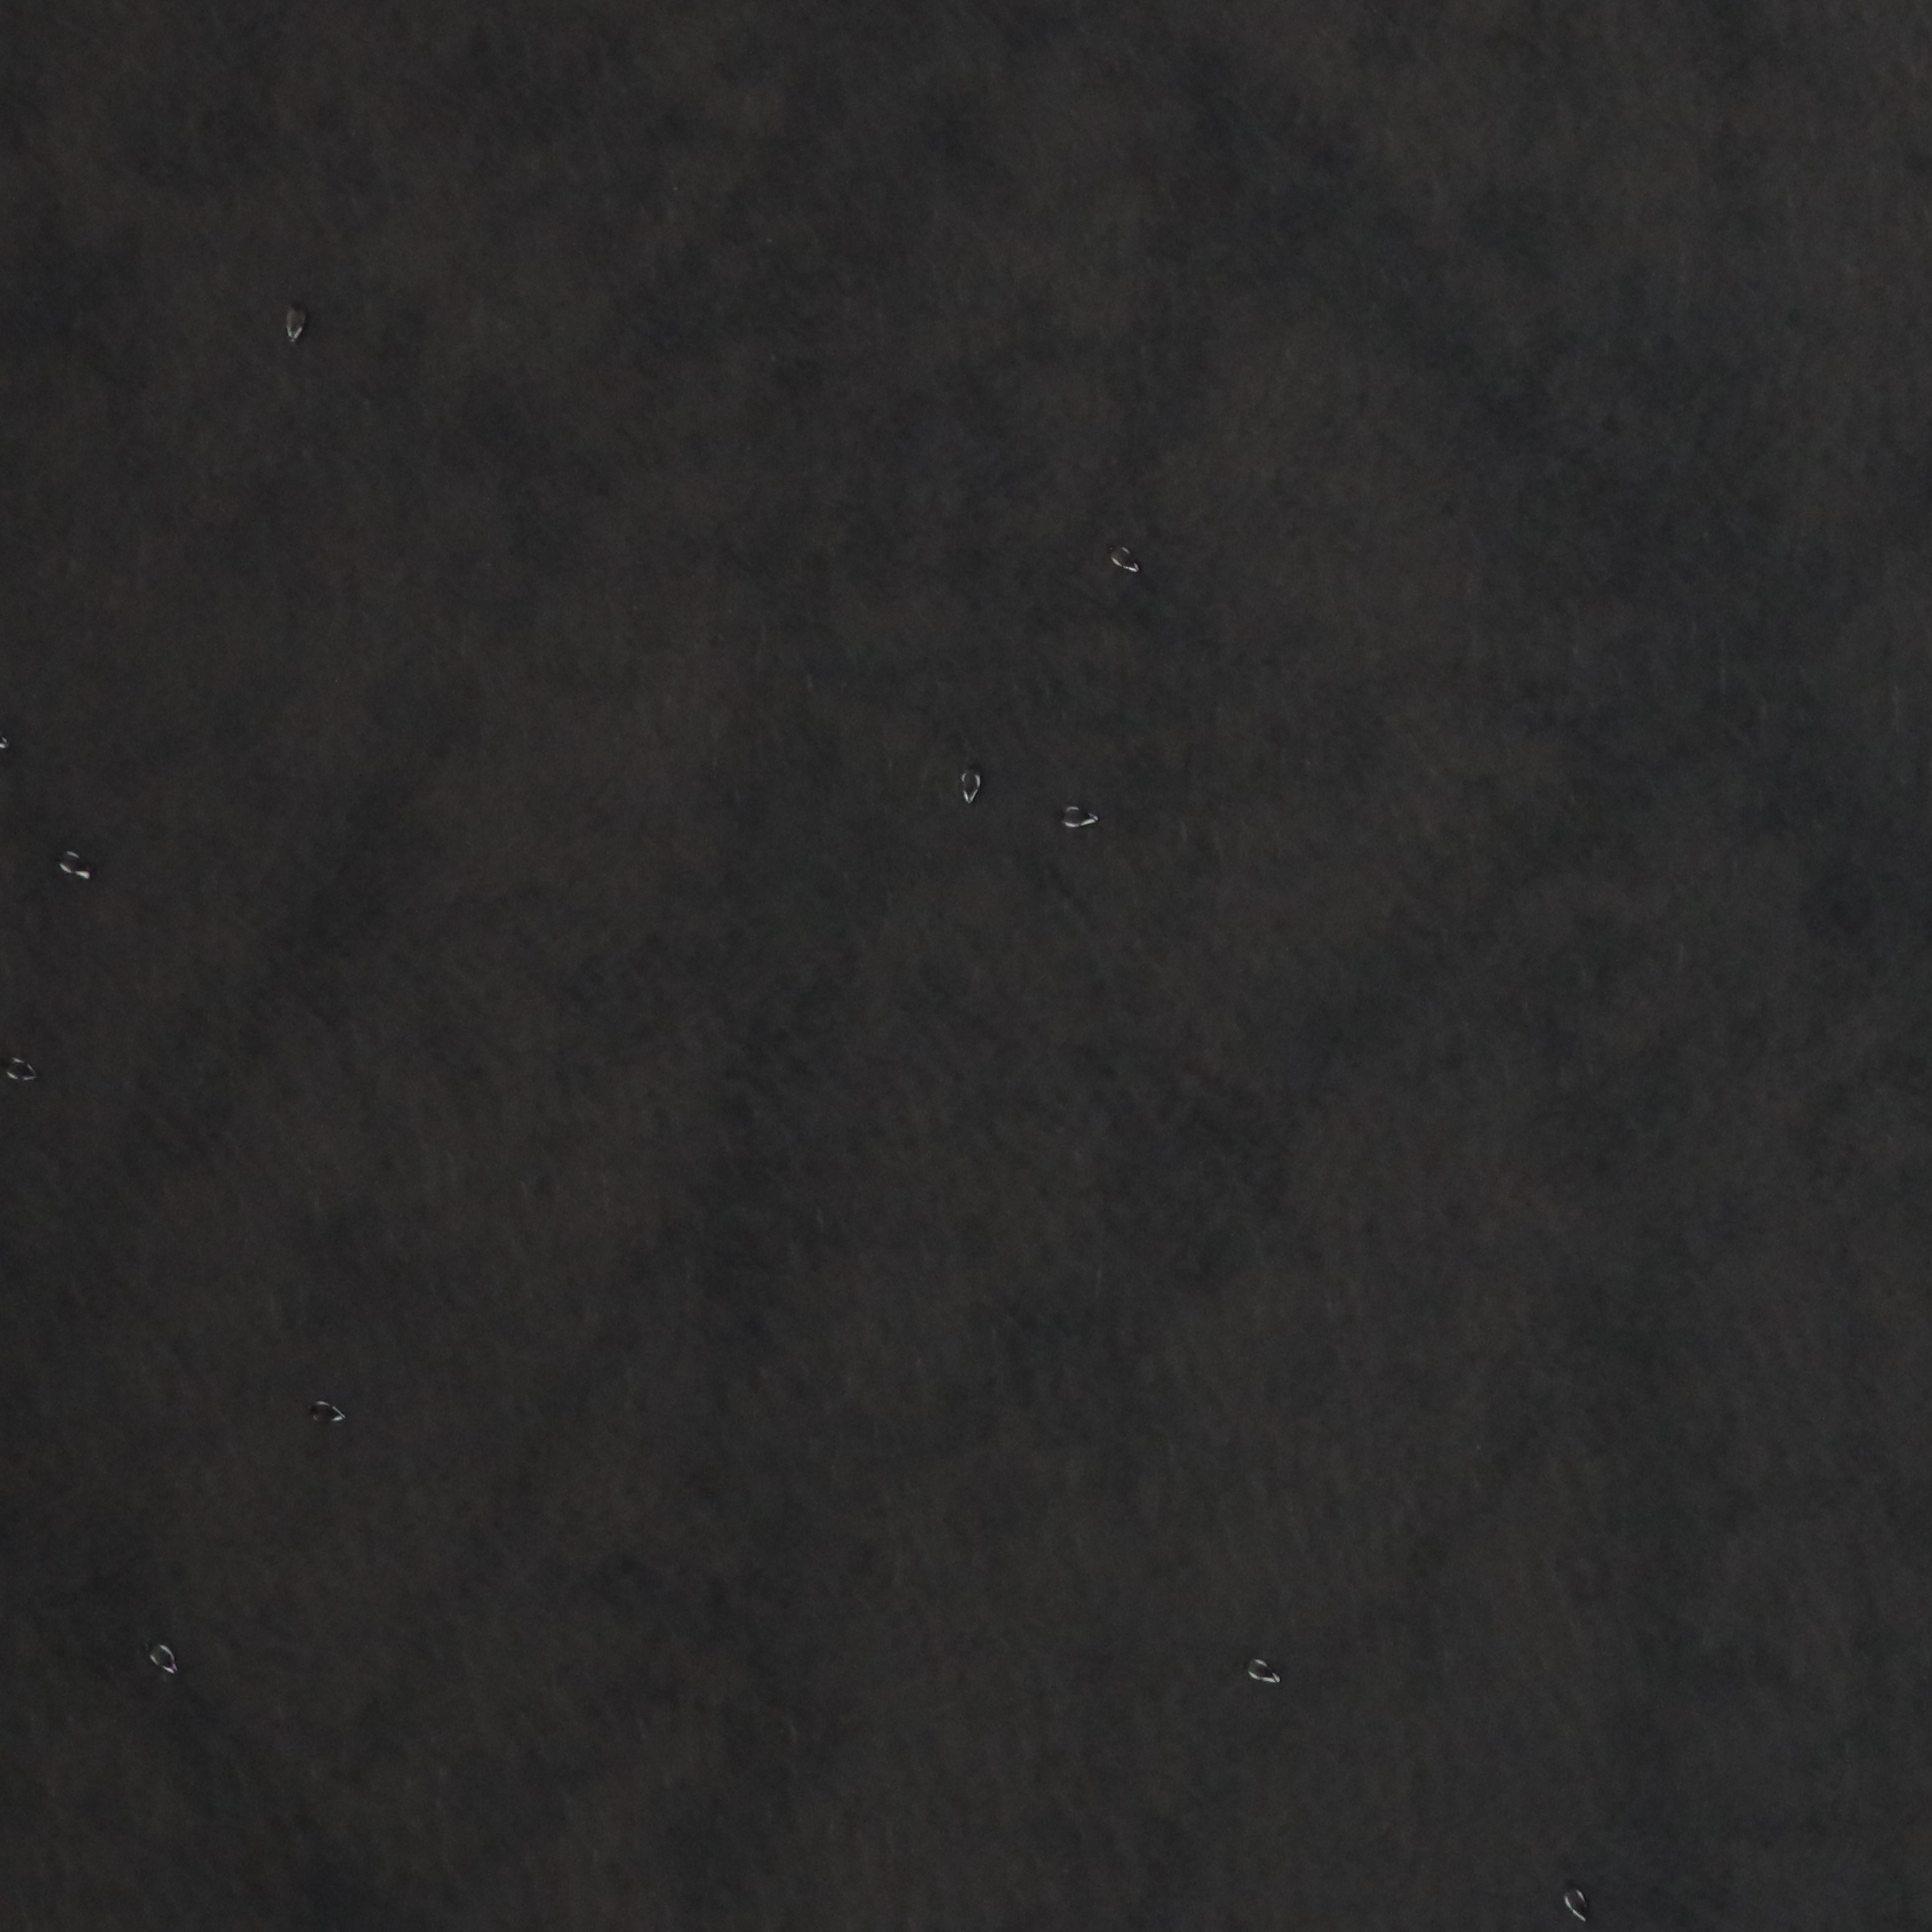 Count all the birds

10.